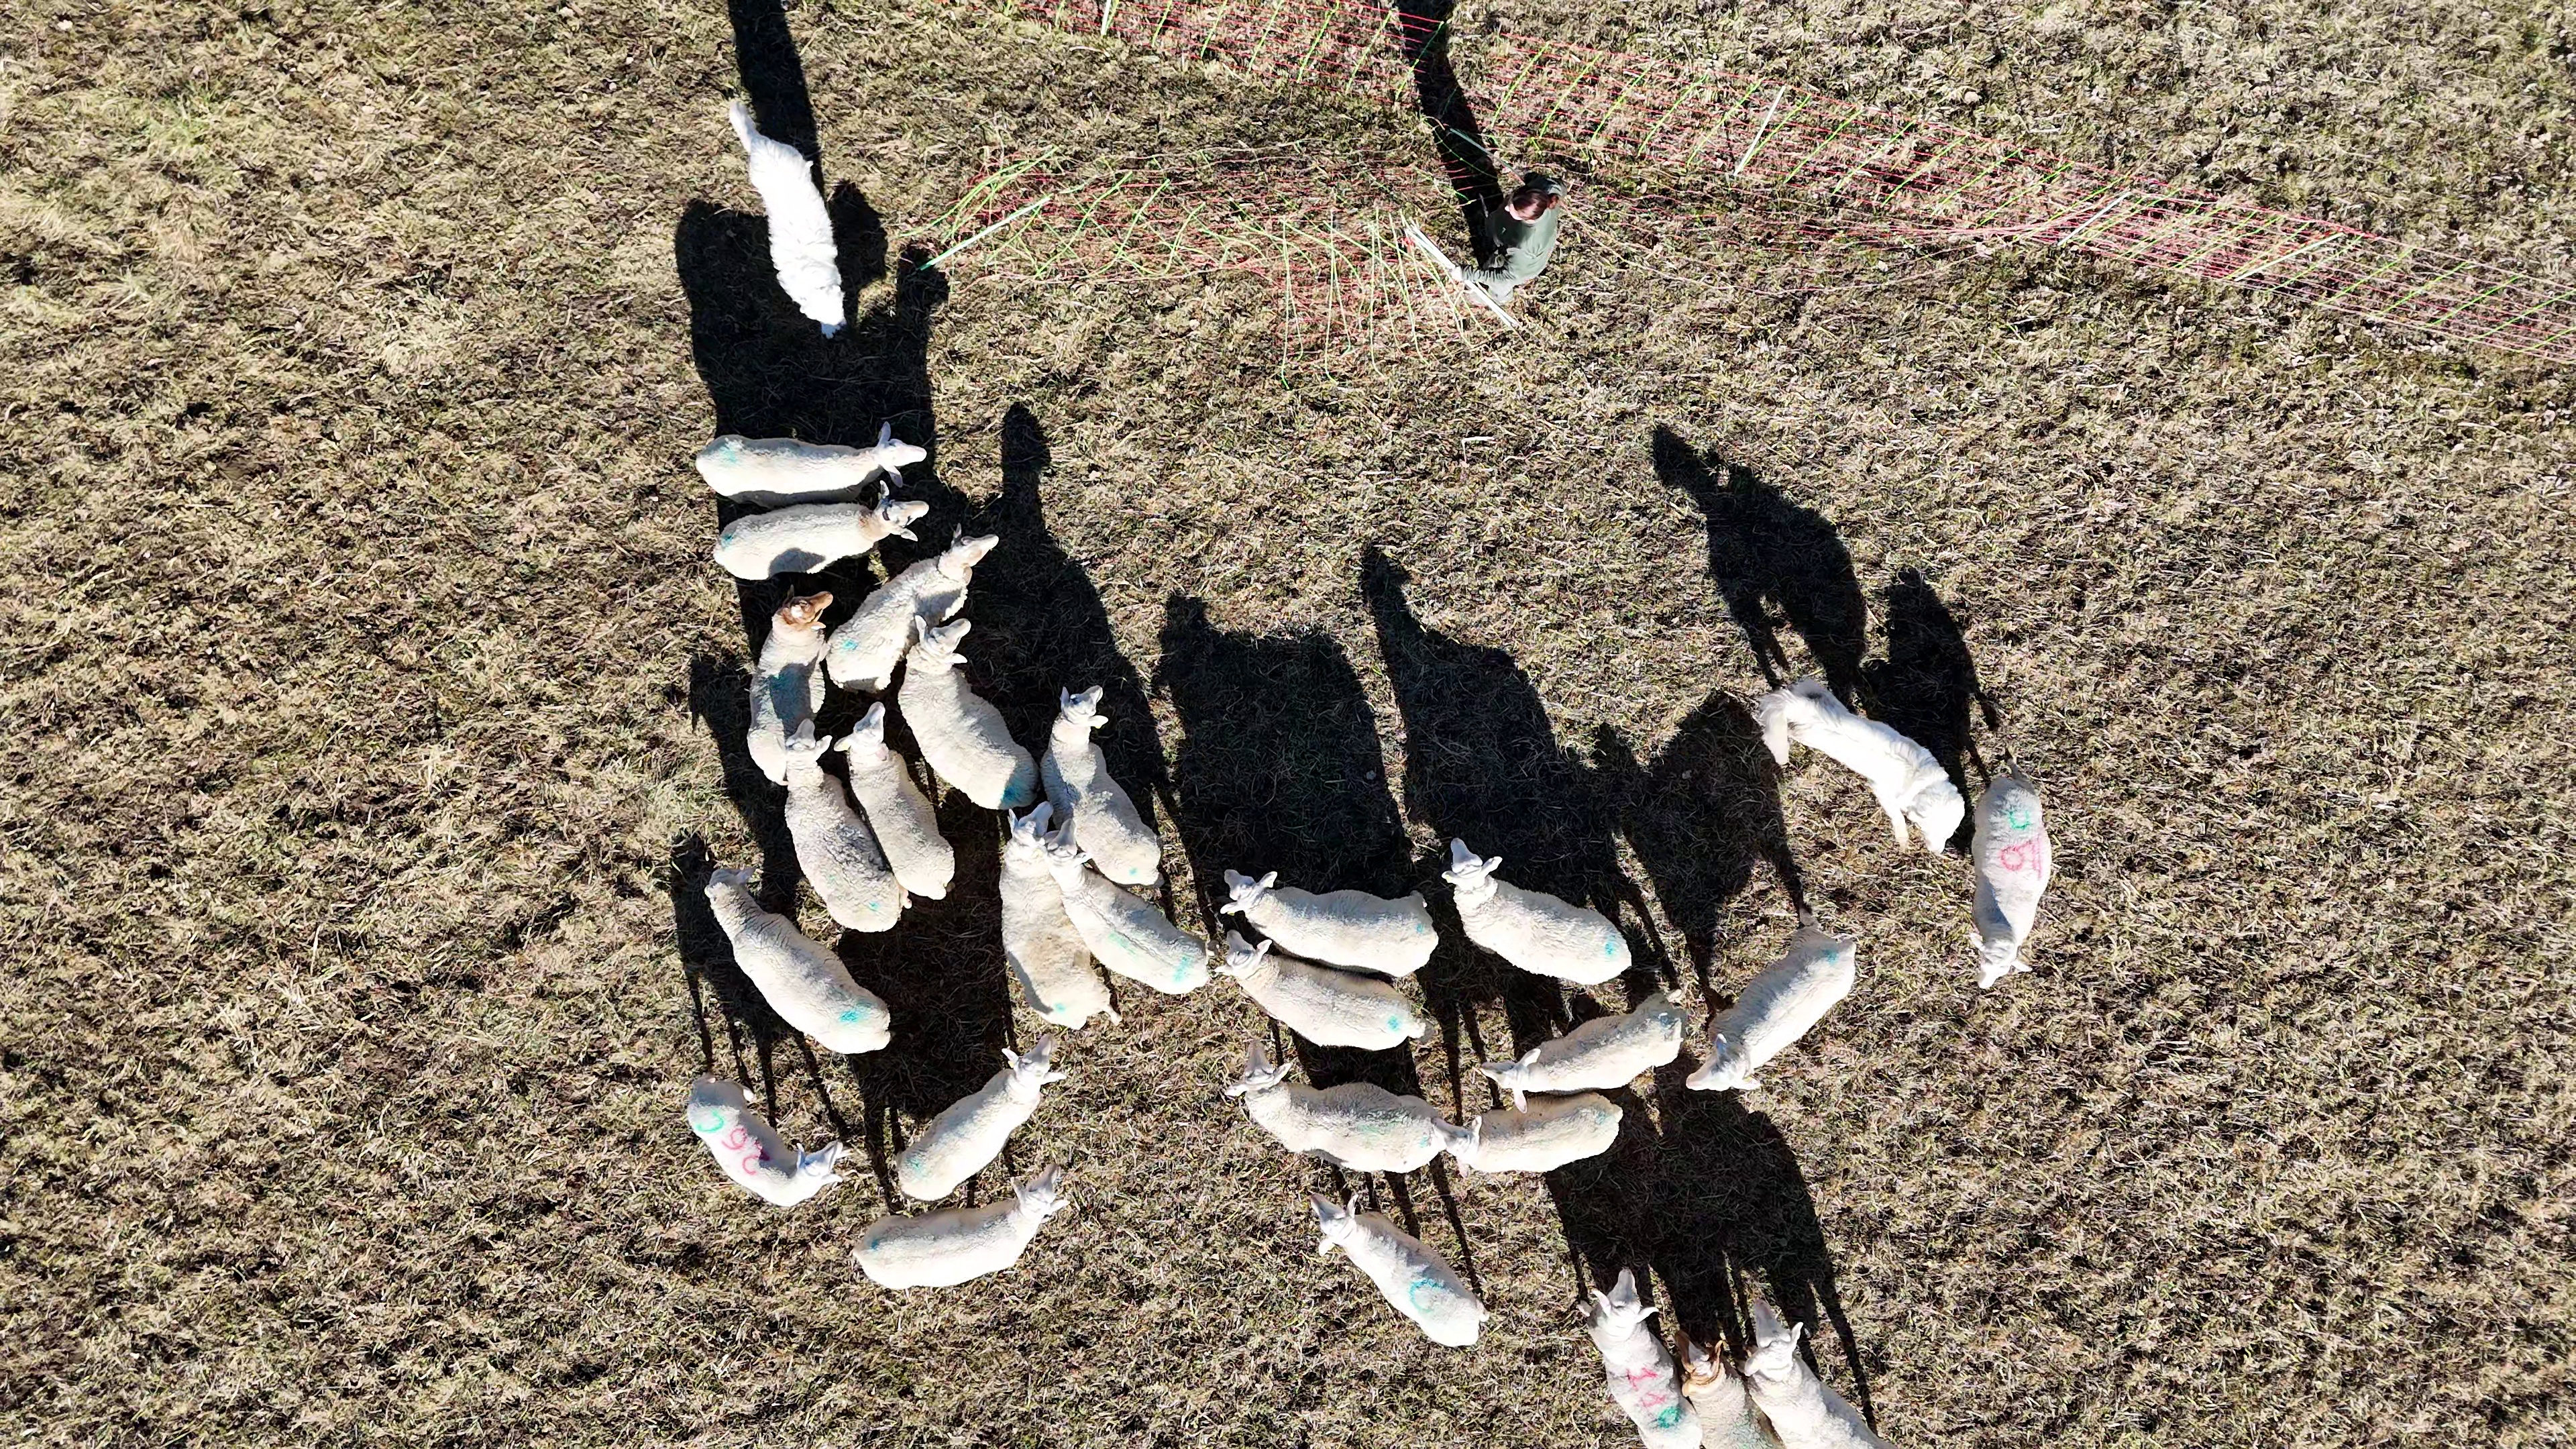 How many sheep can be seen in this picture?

26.